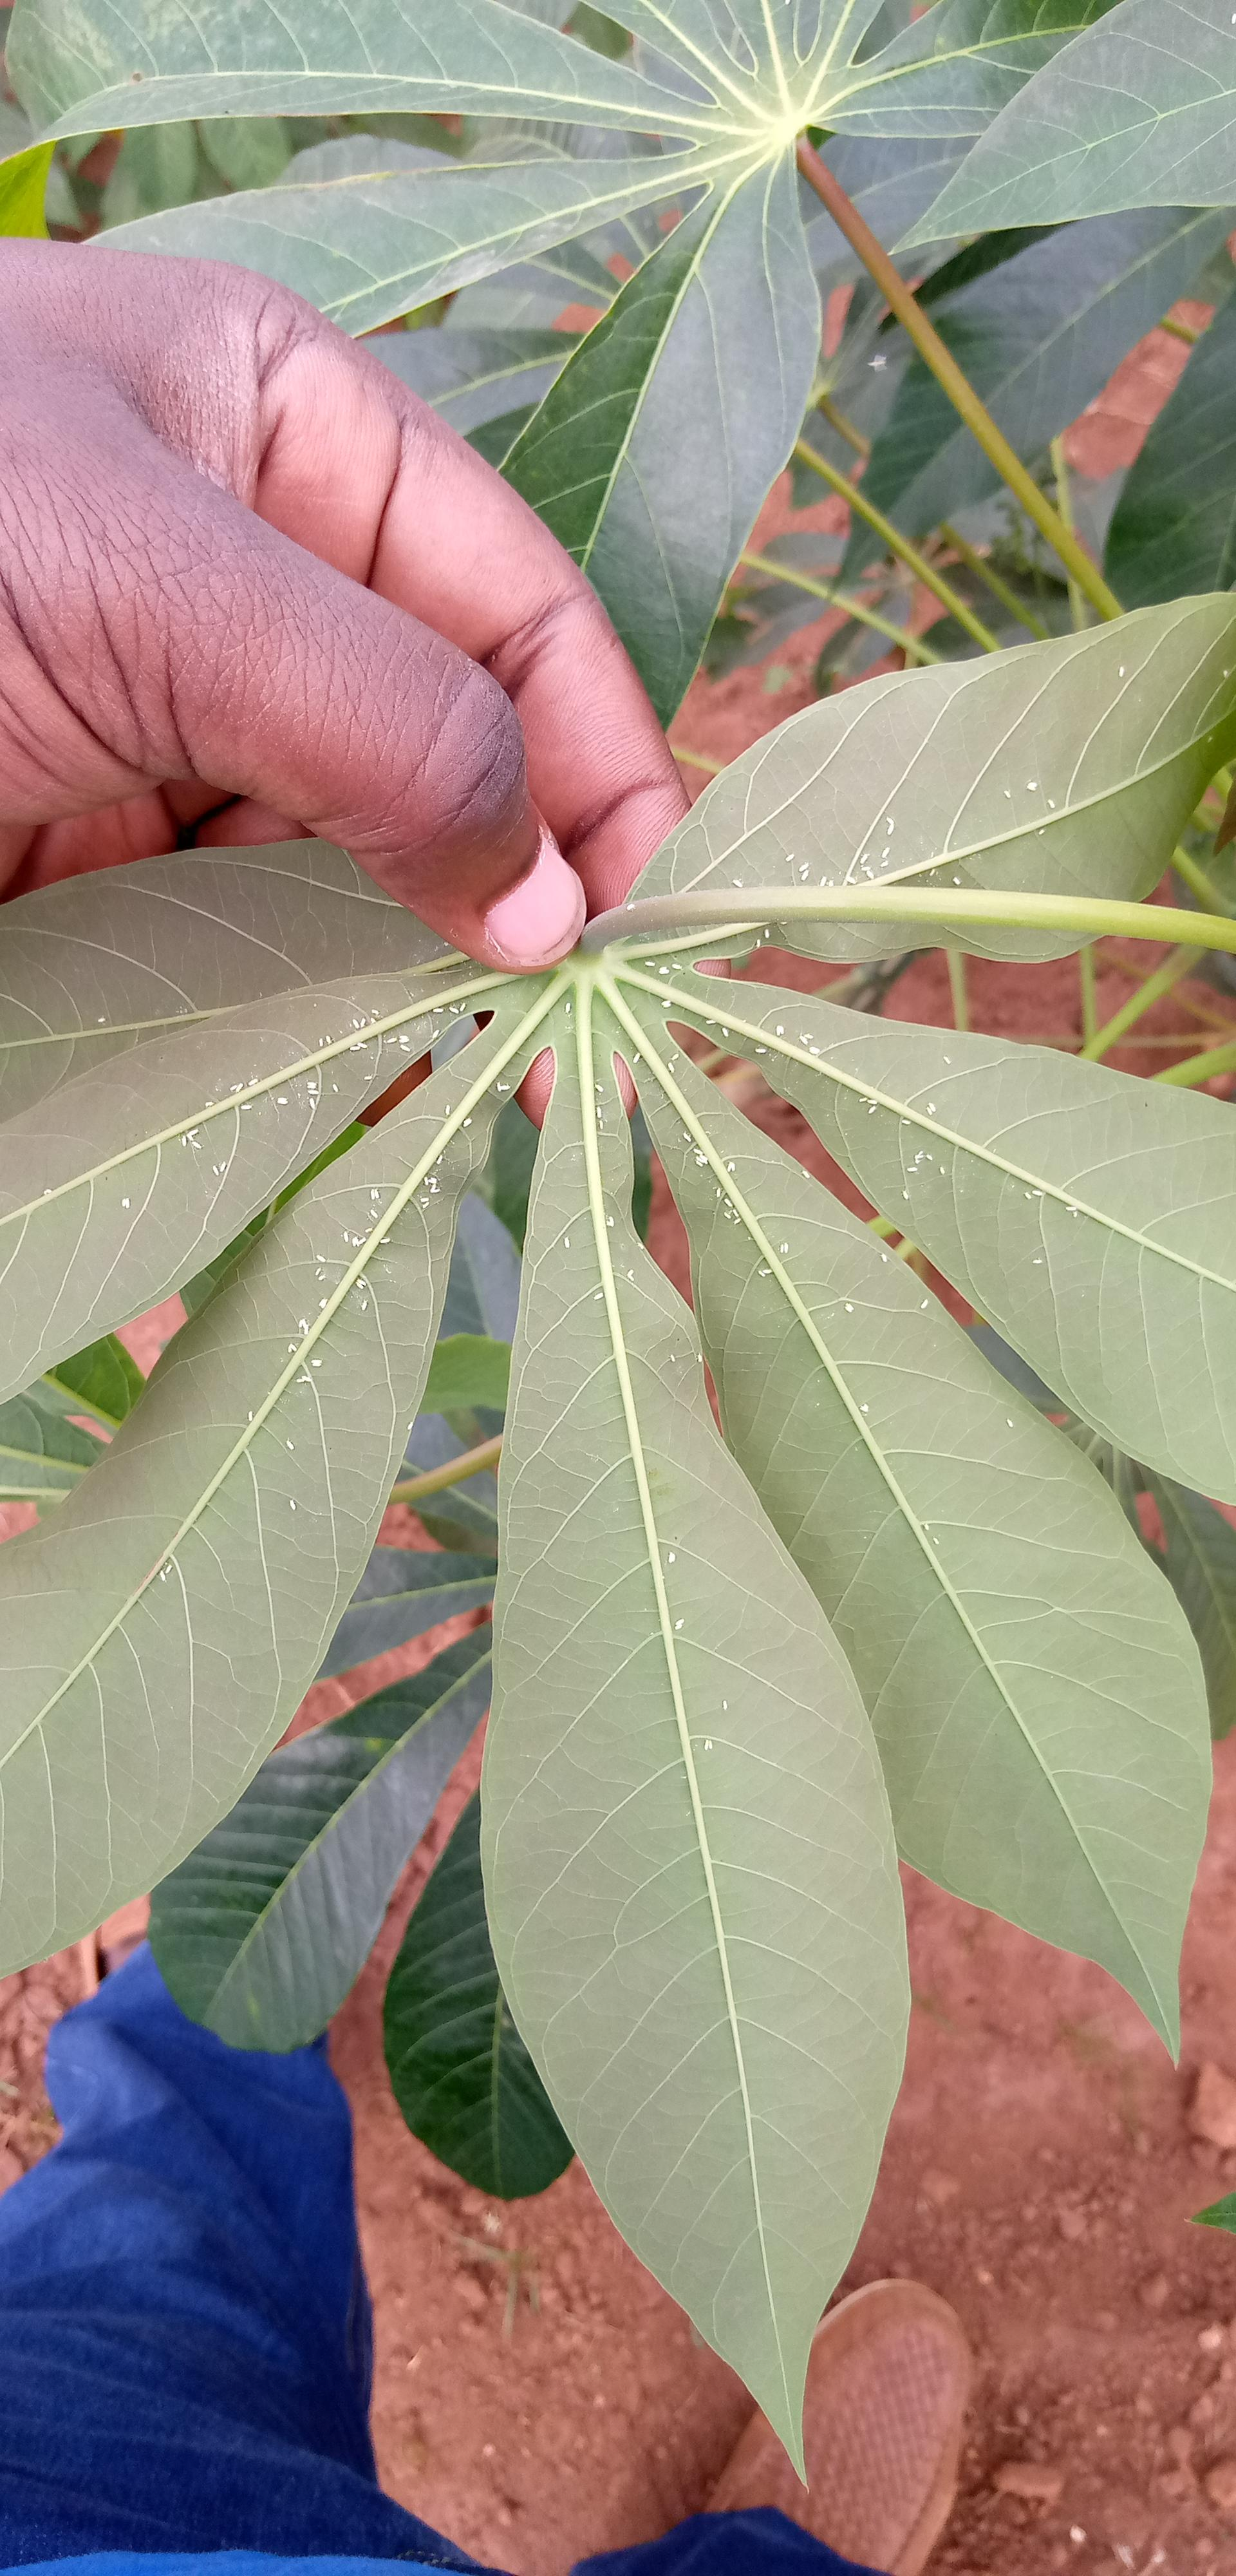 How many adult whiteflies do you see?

191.